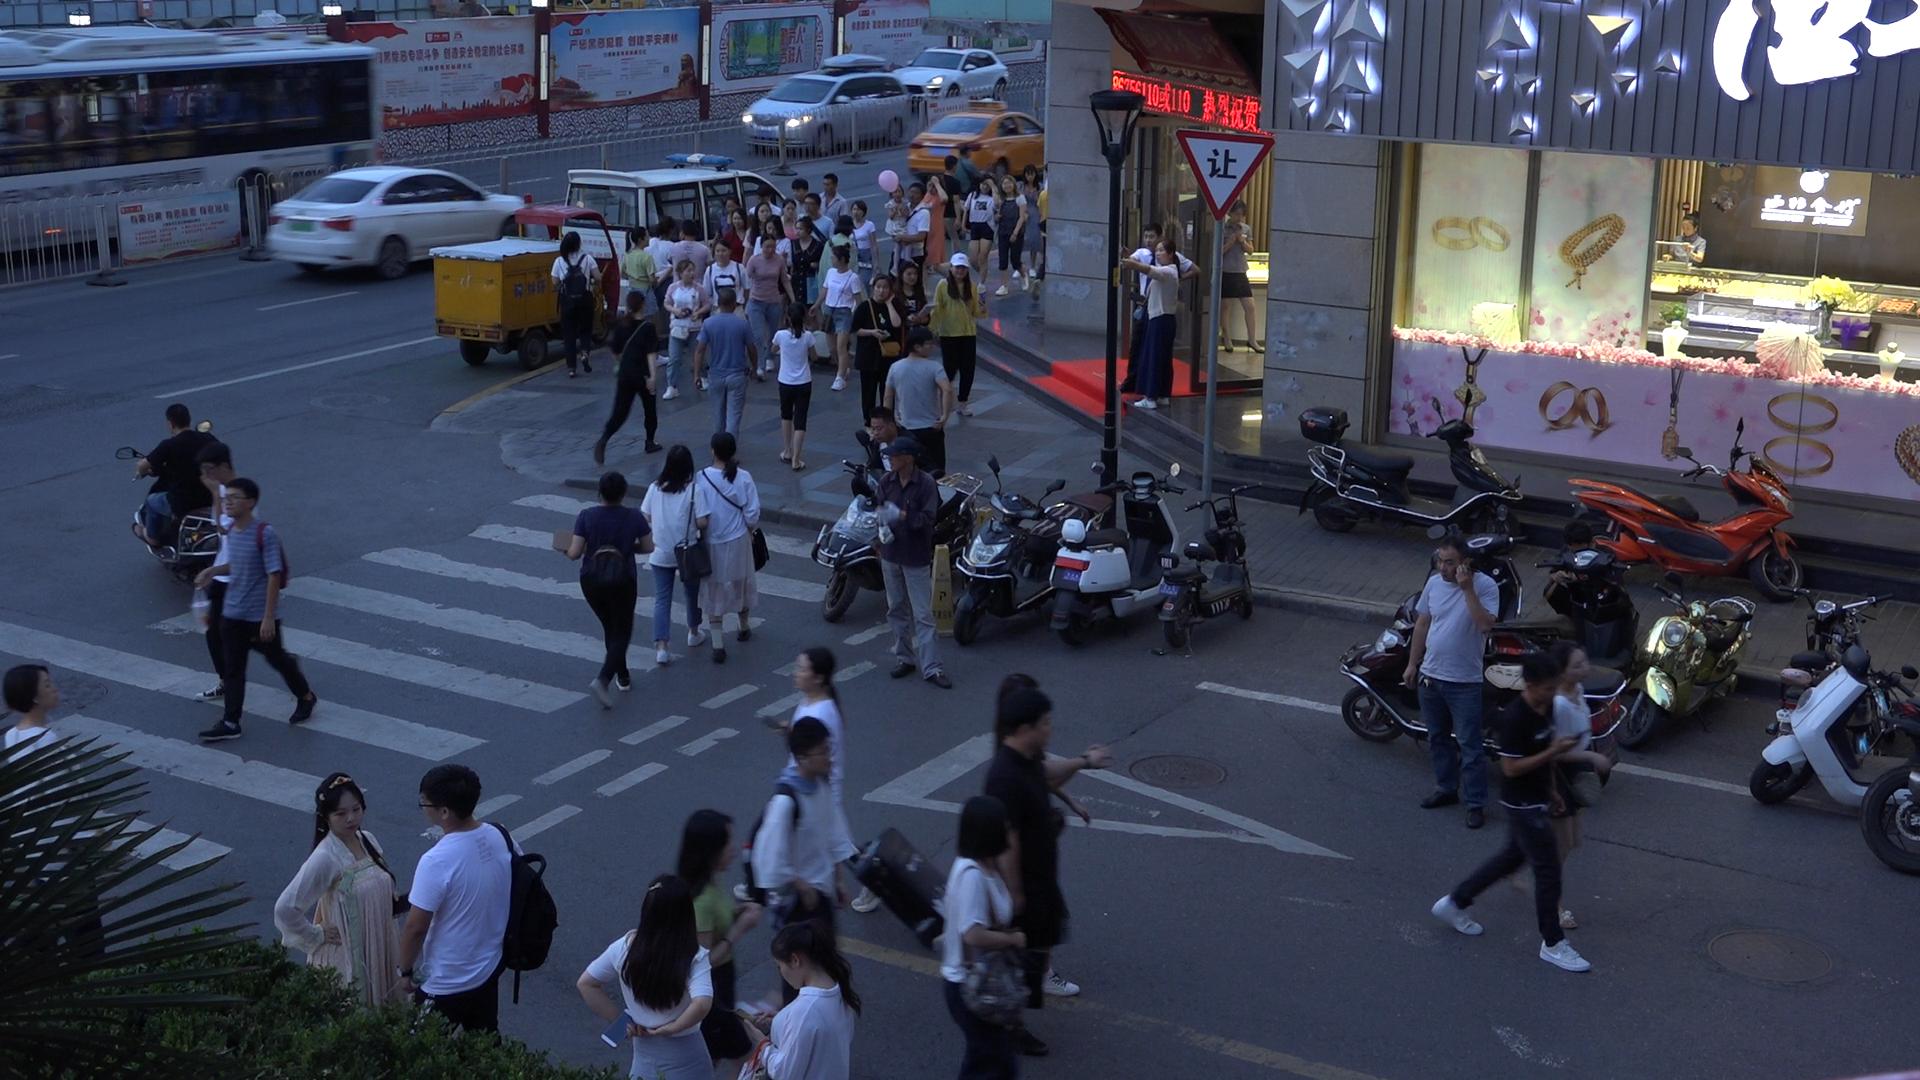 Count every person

59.